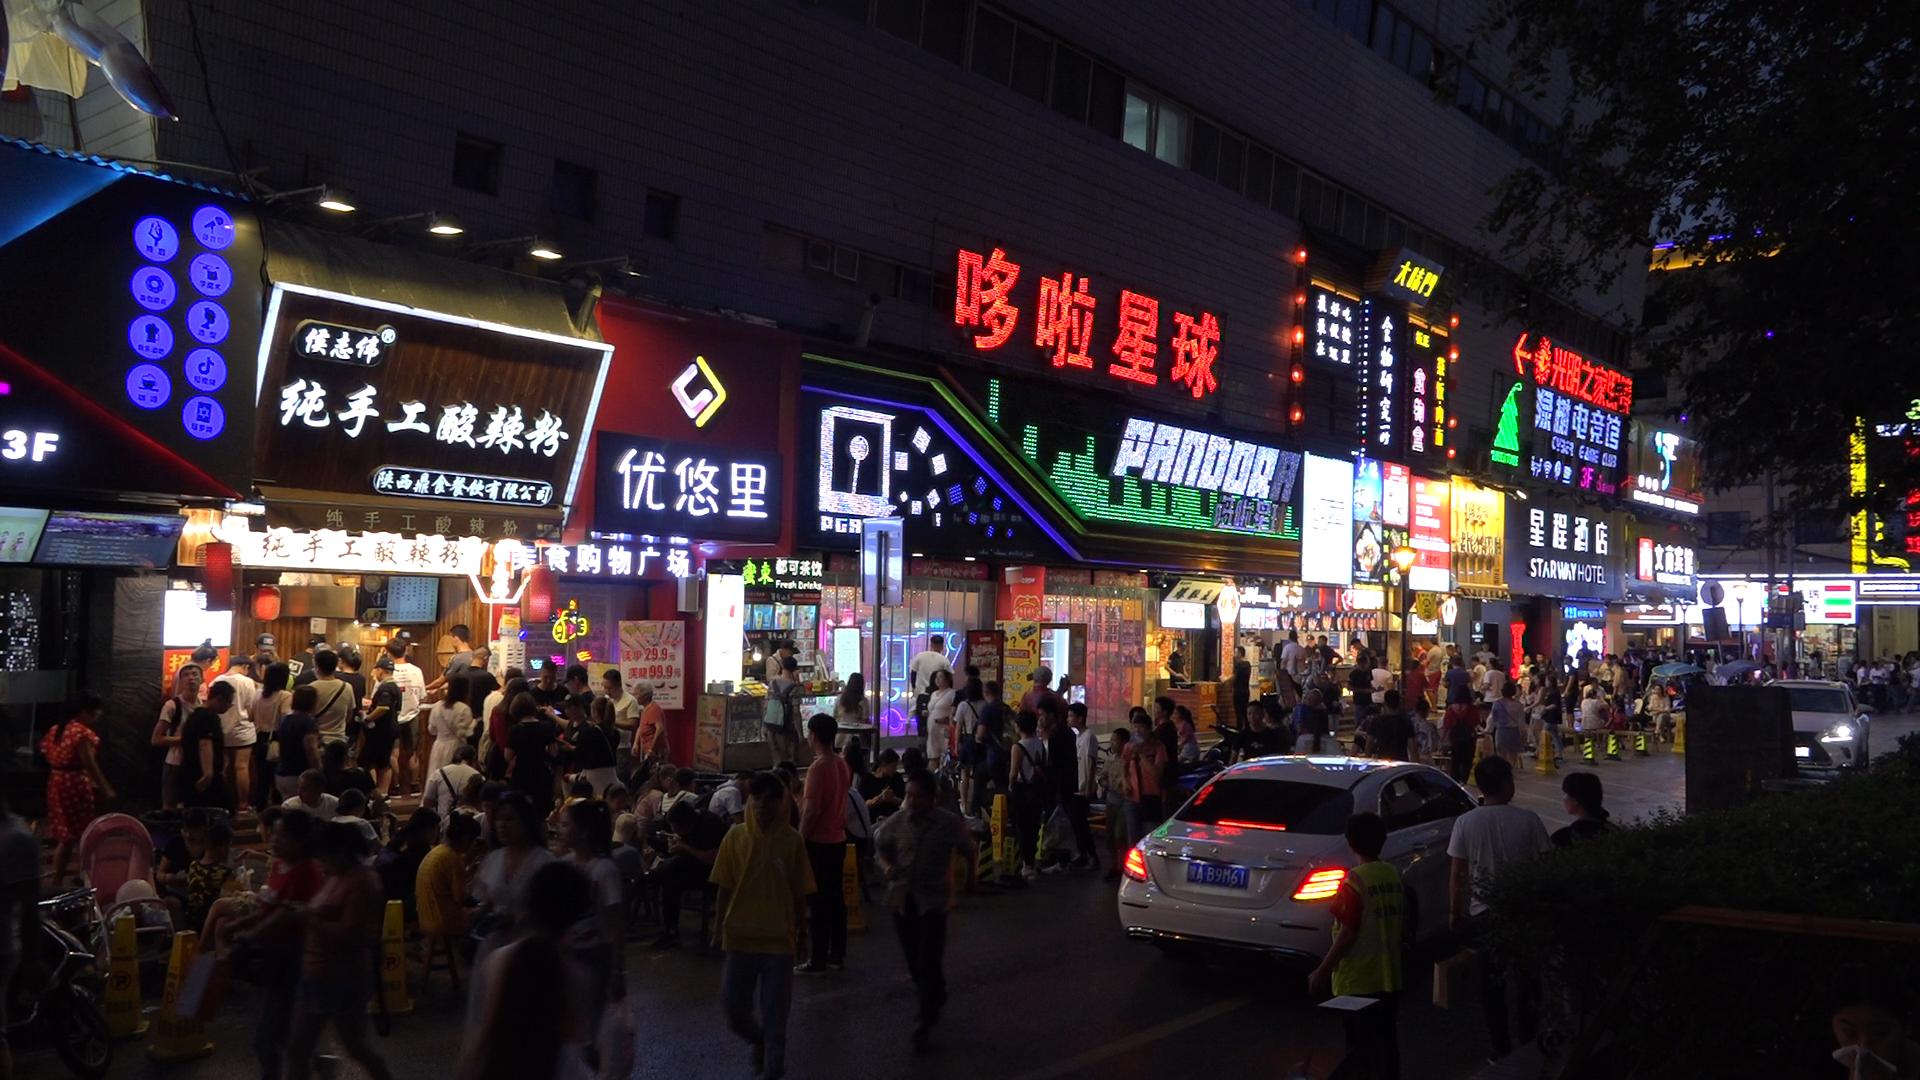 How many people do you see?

124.